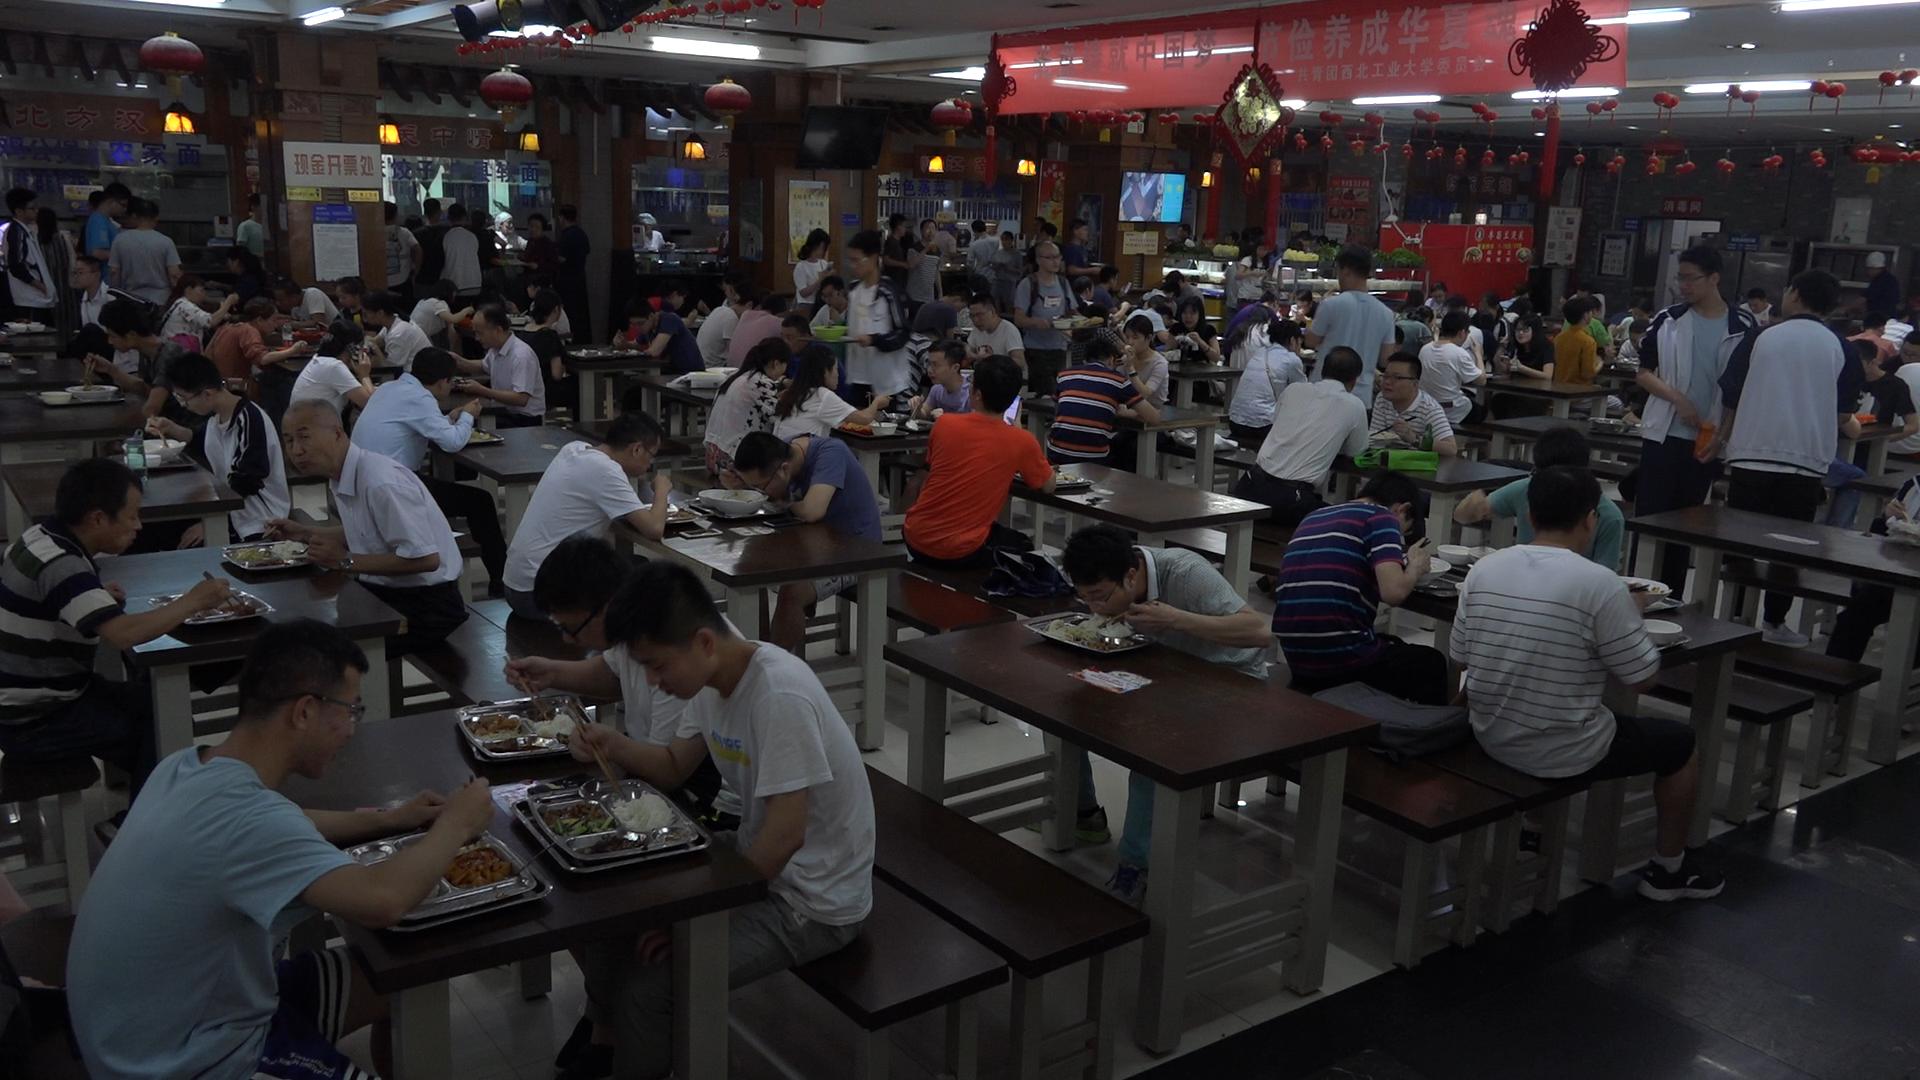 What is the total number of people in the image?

113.